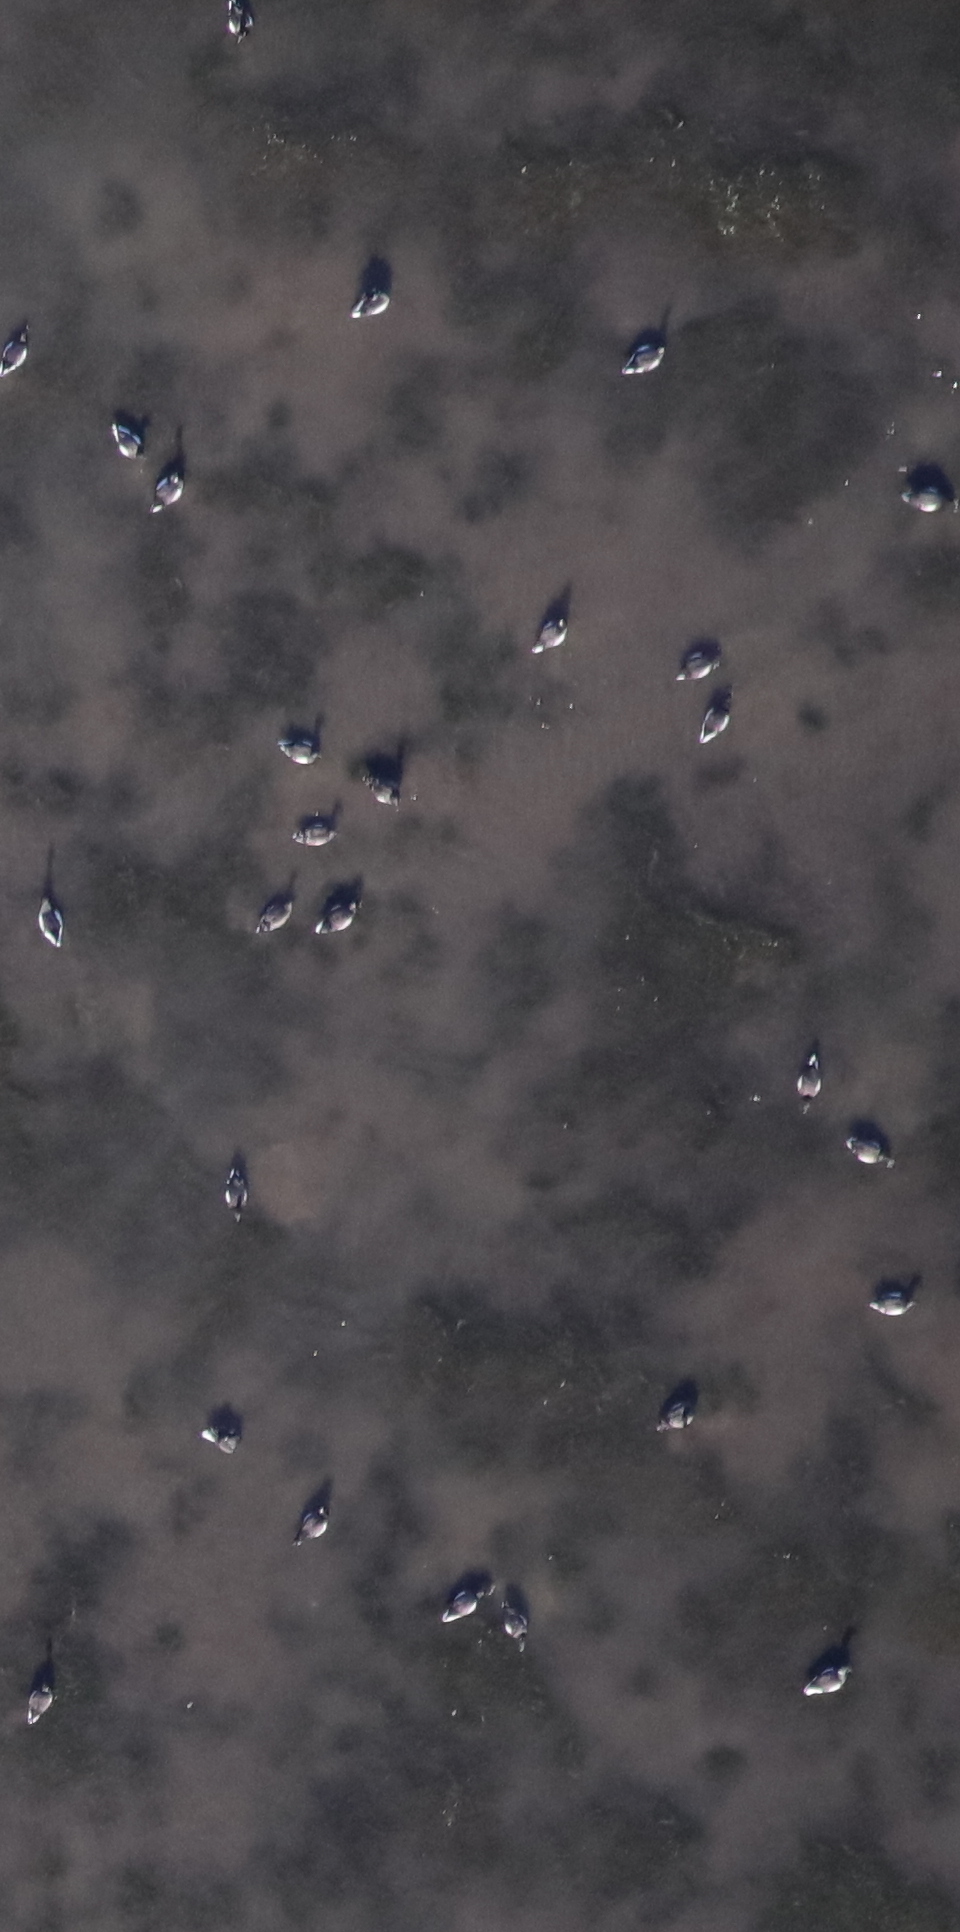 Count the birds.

27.